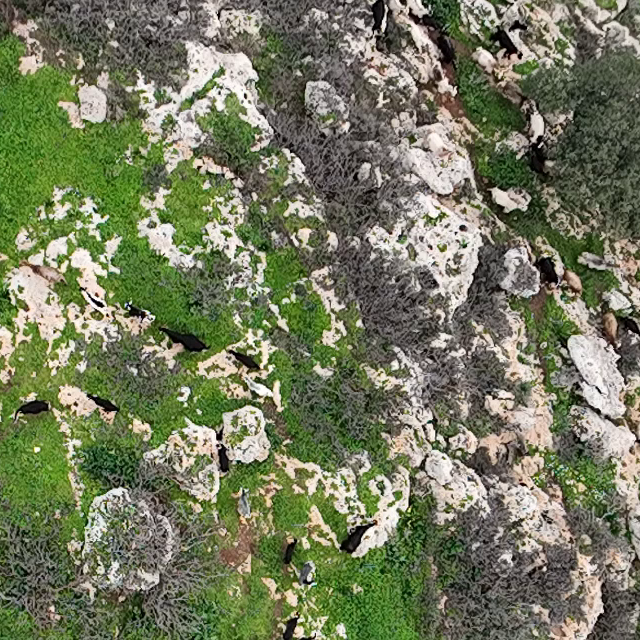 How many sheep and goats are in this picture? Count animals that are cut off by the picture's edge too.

34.